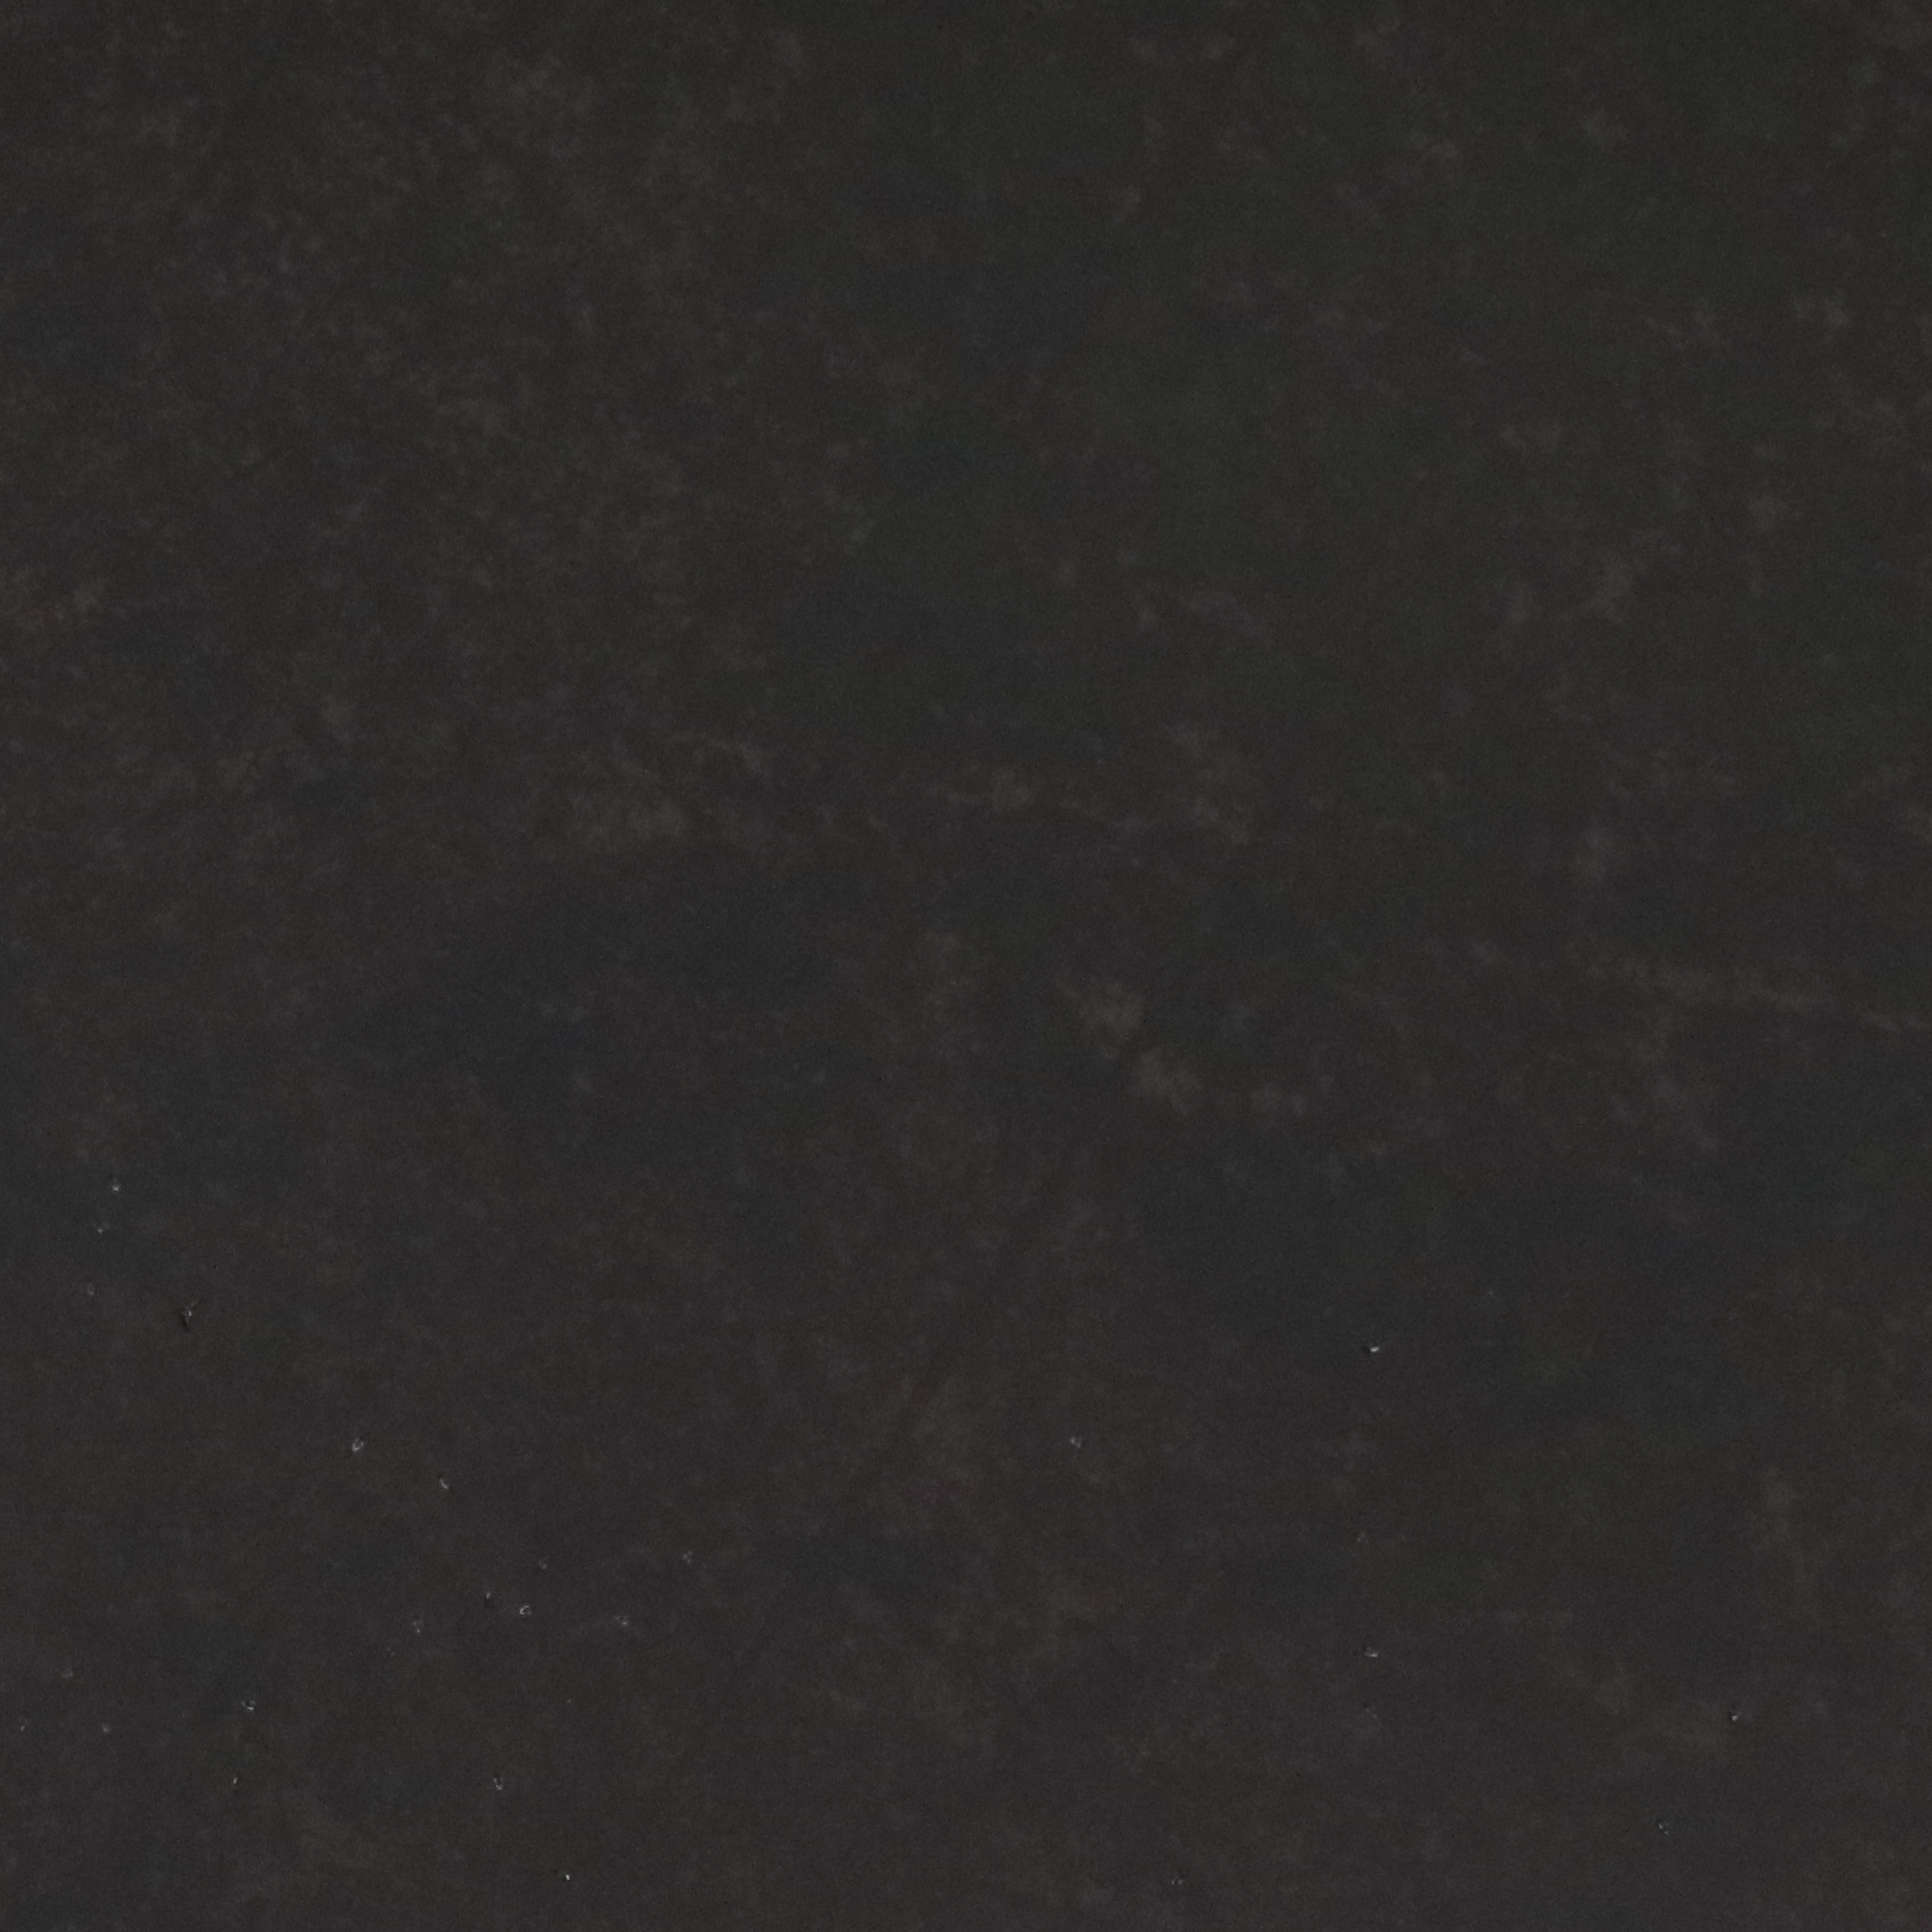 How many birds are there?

27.